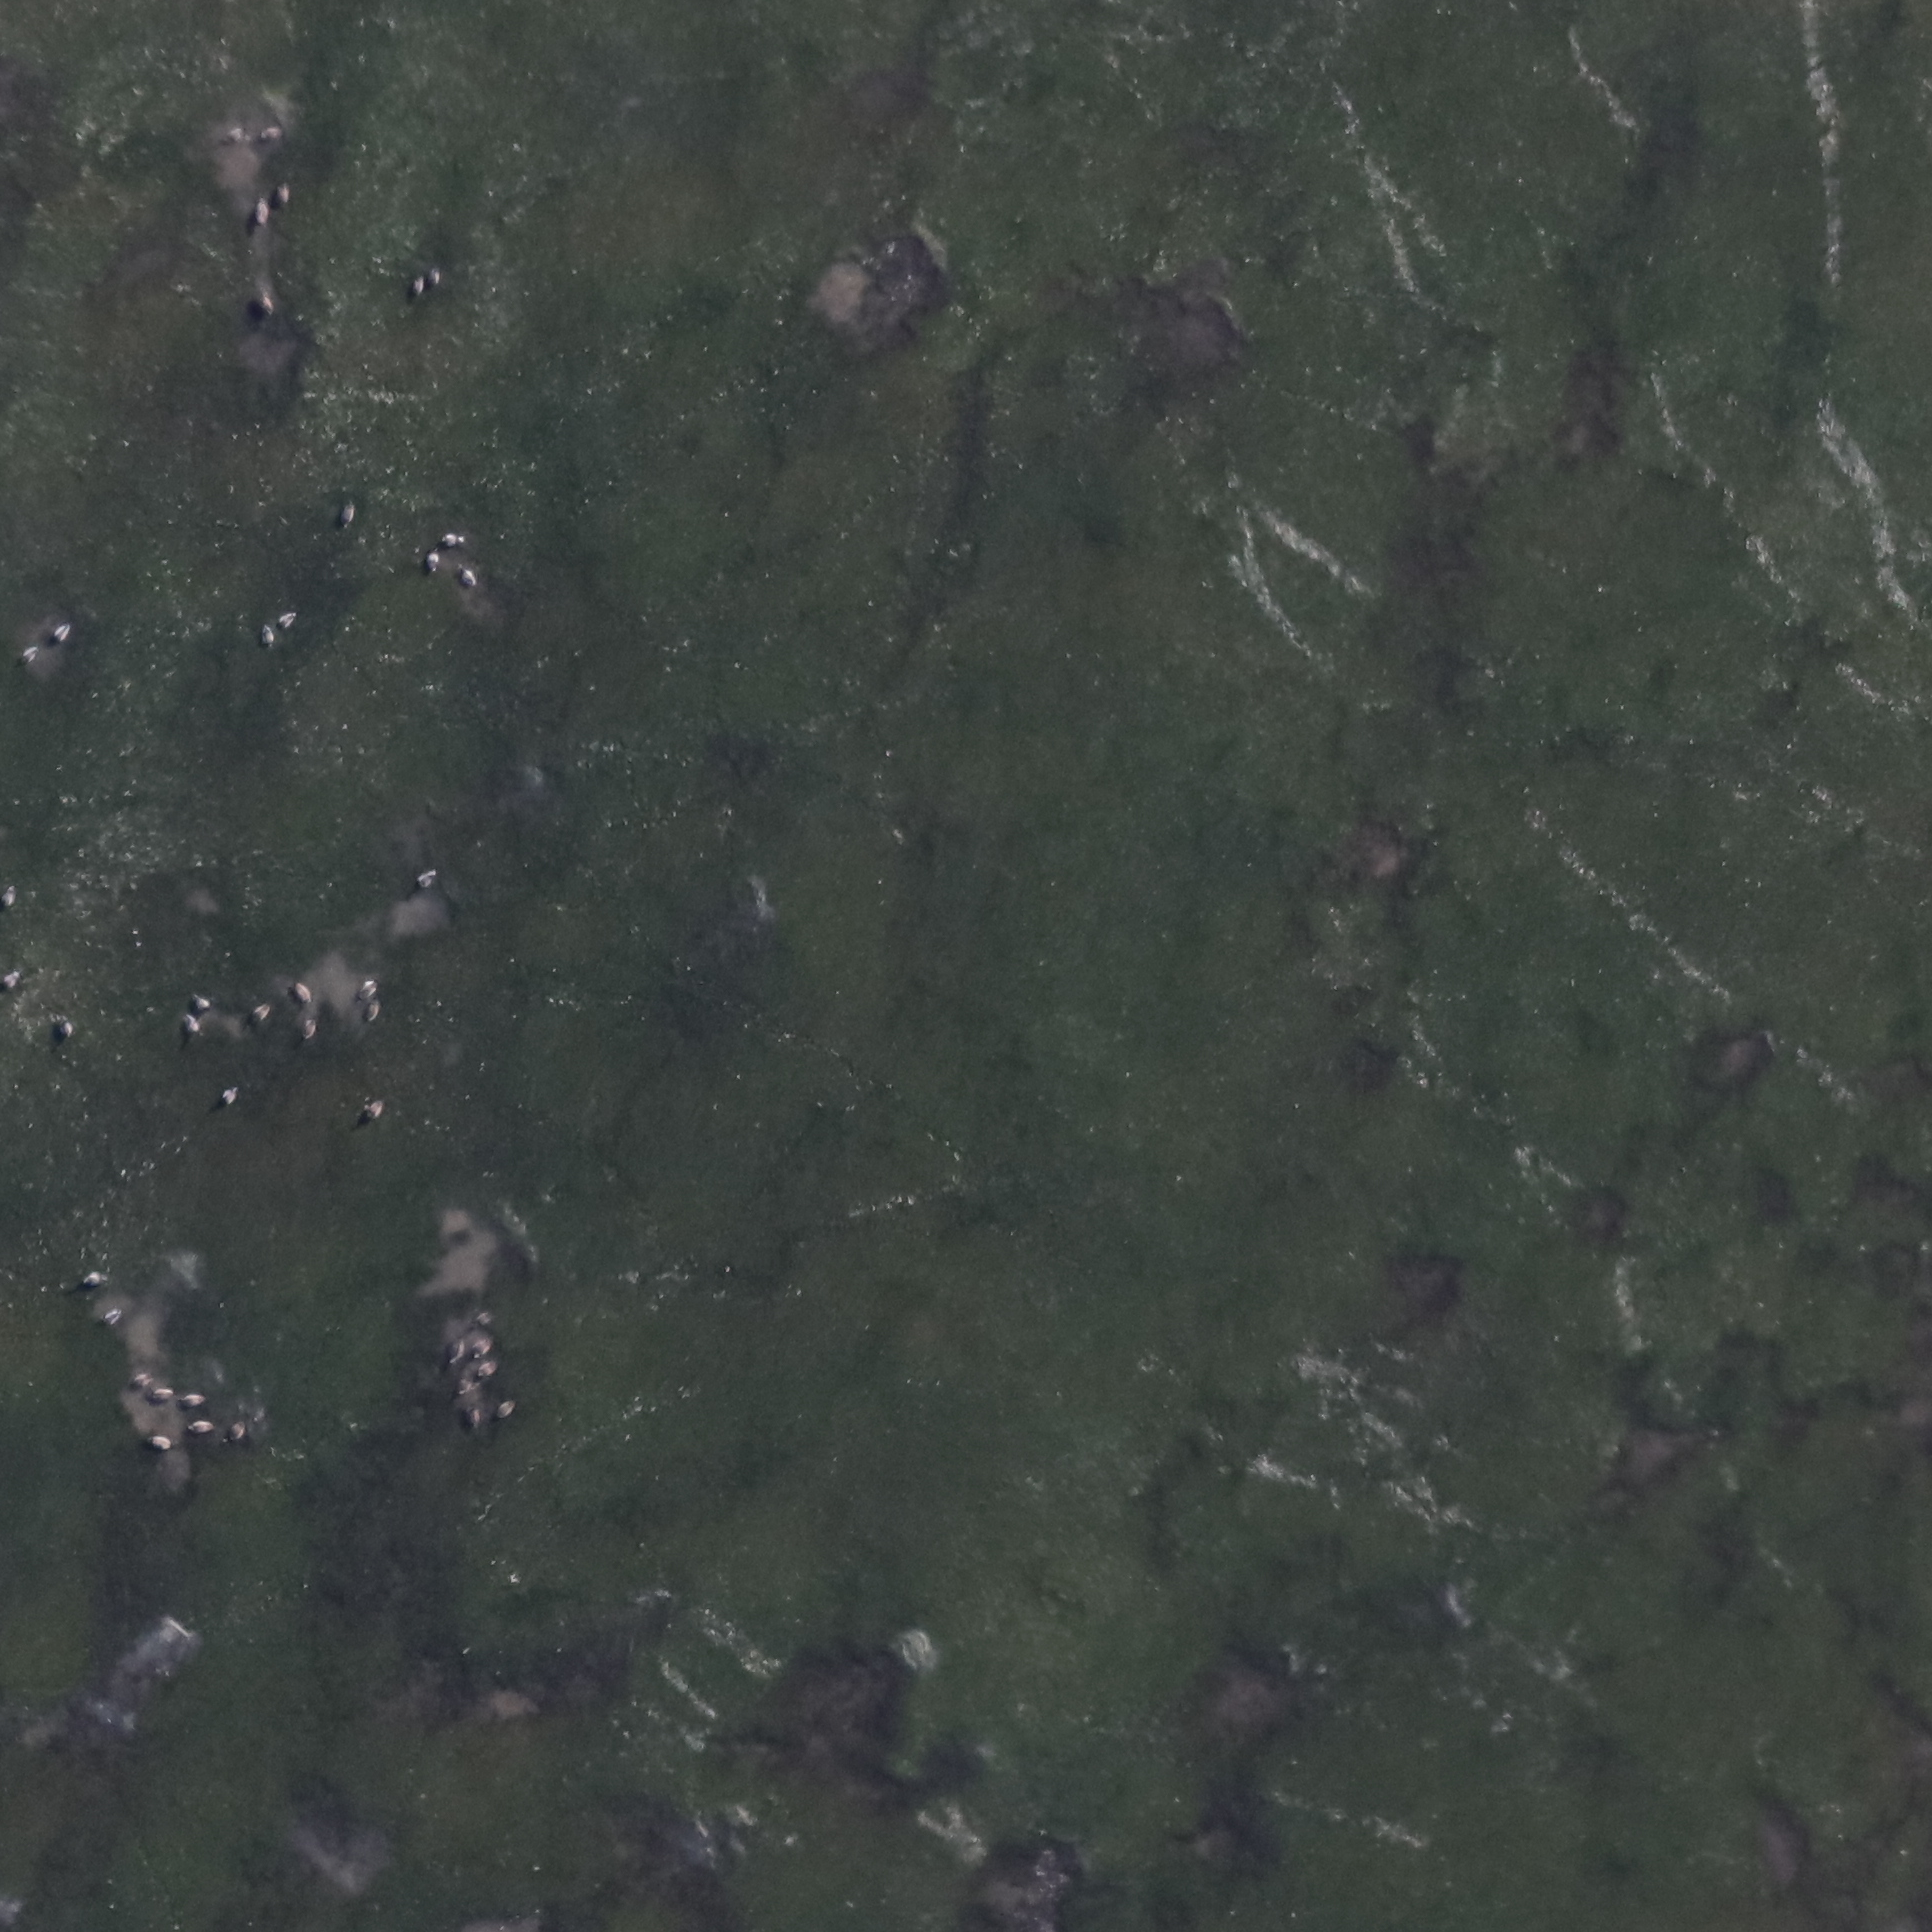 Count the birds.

43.